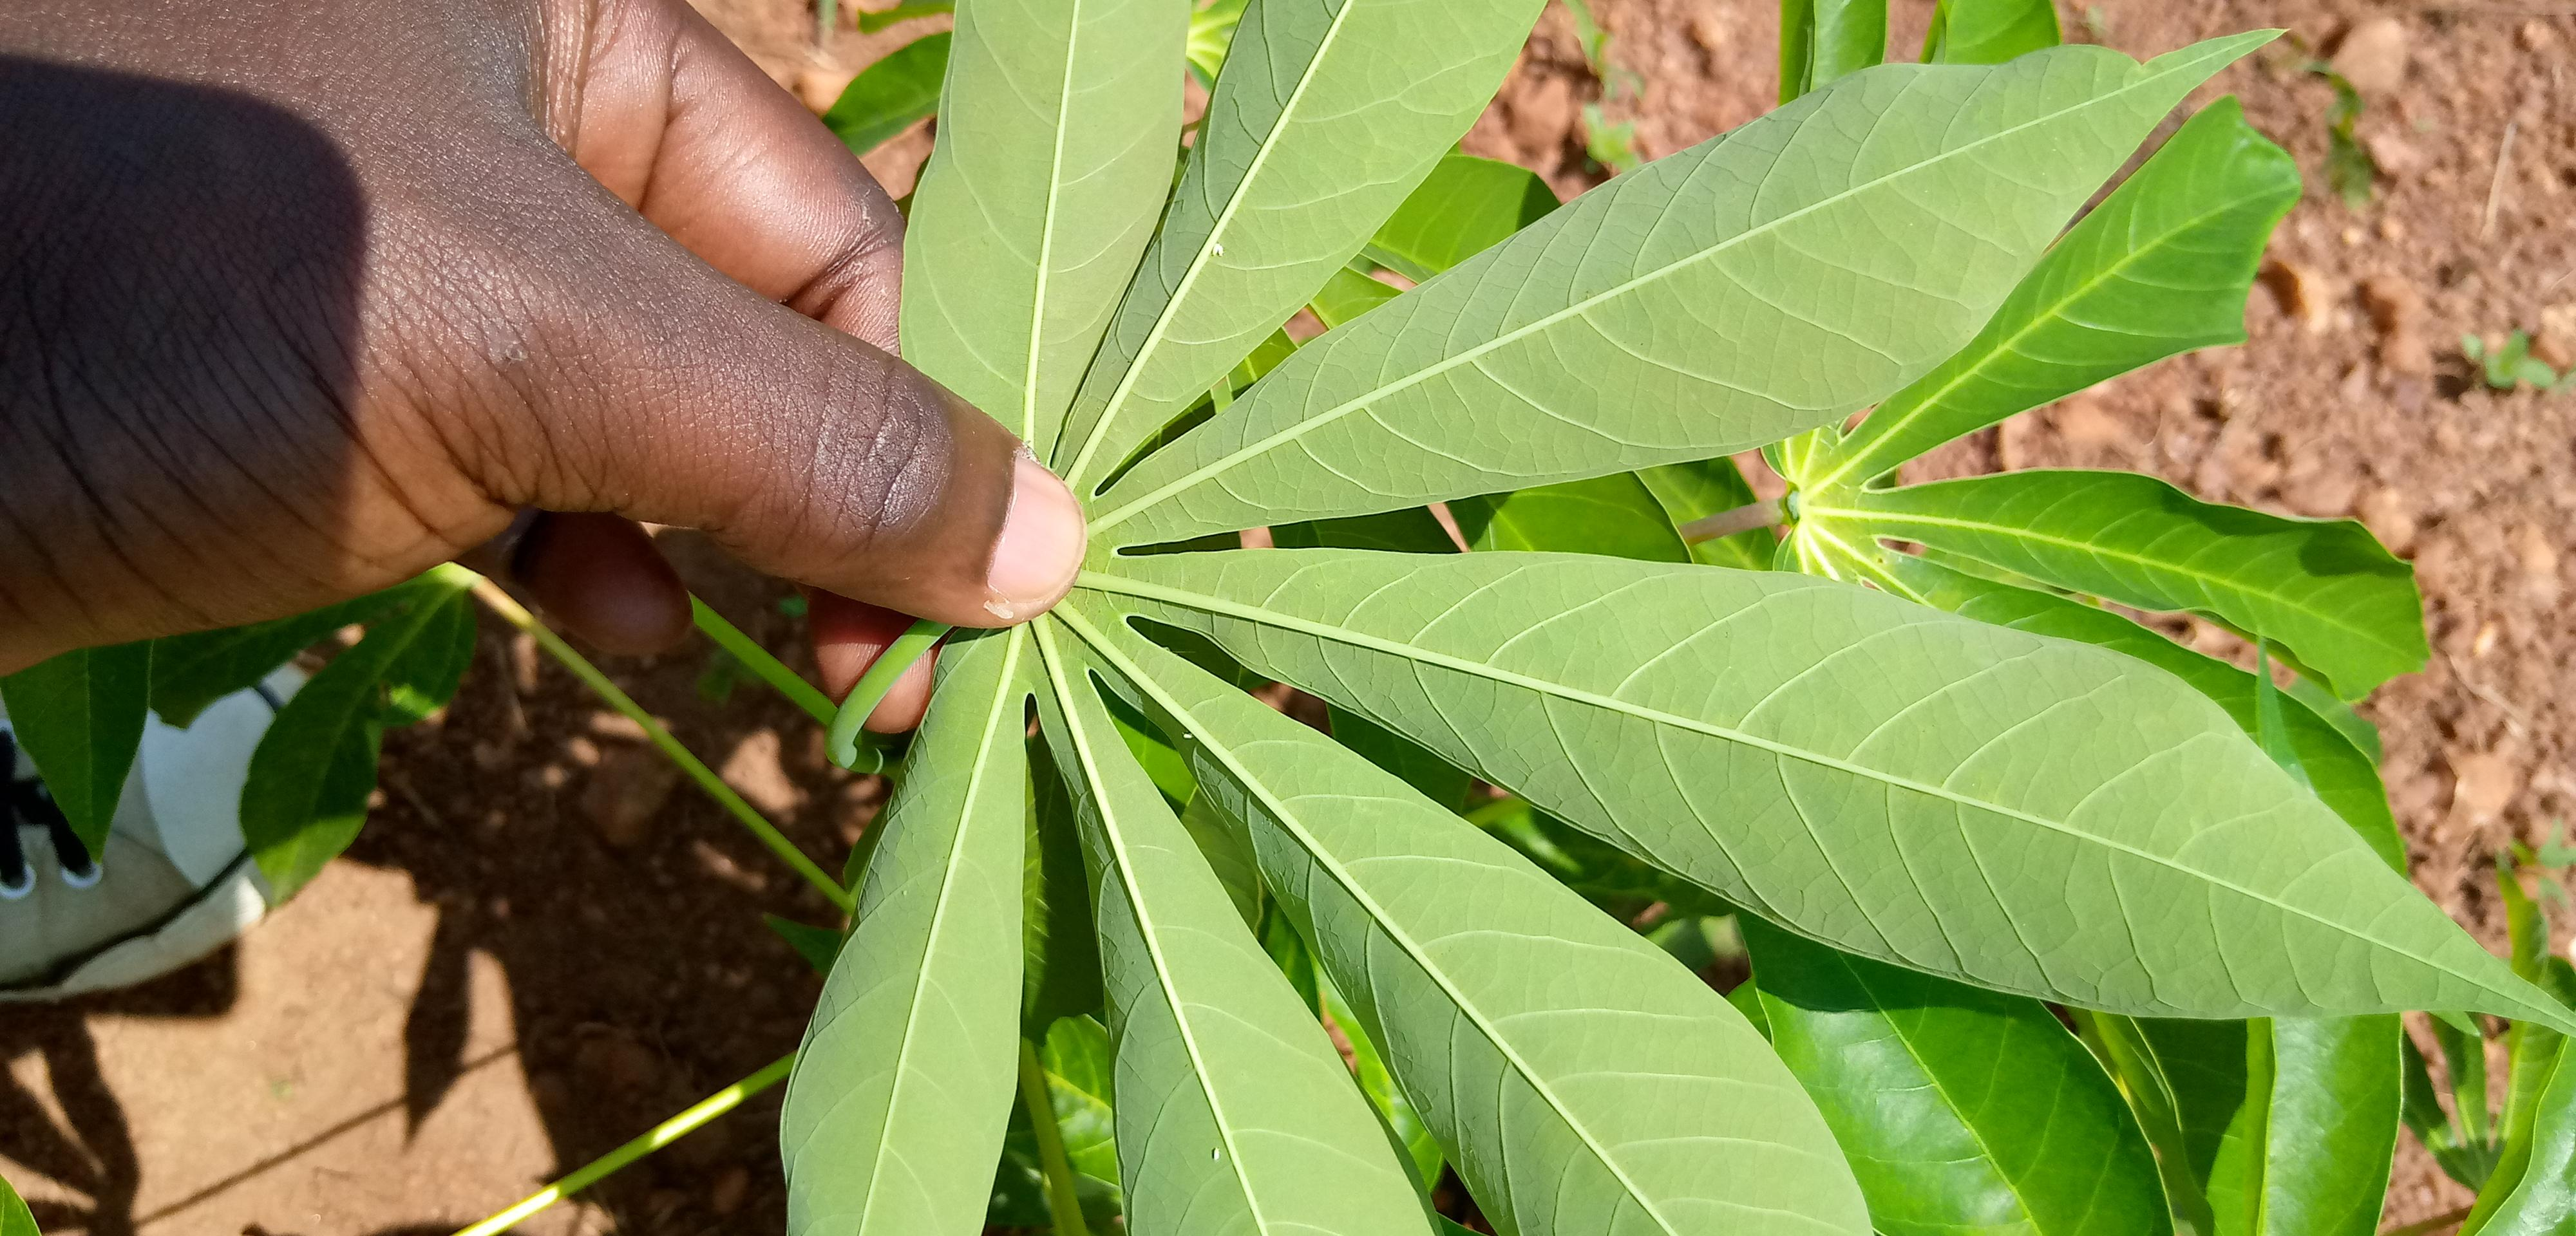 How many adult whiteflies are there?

3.